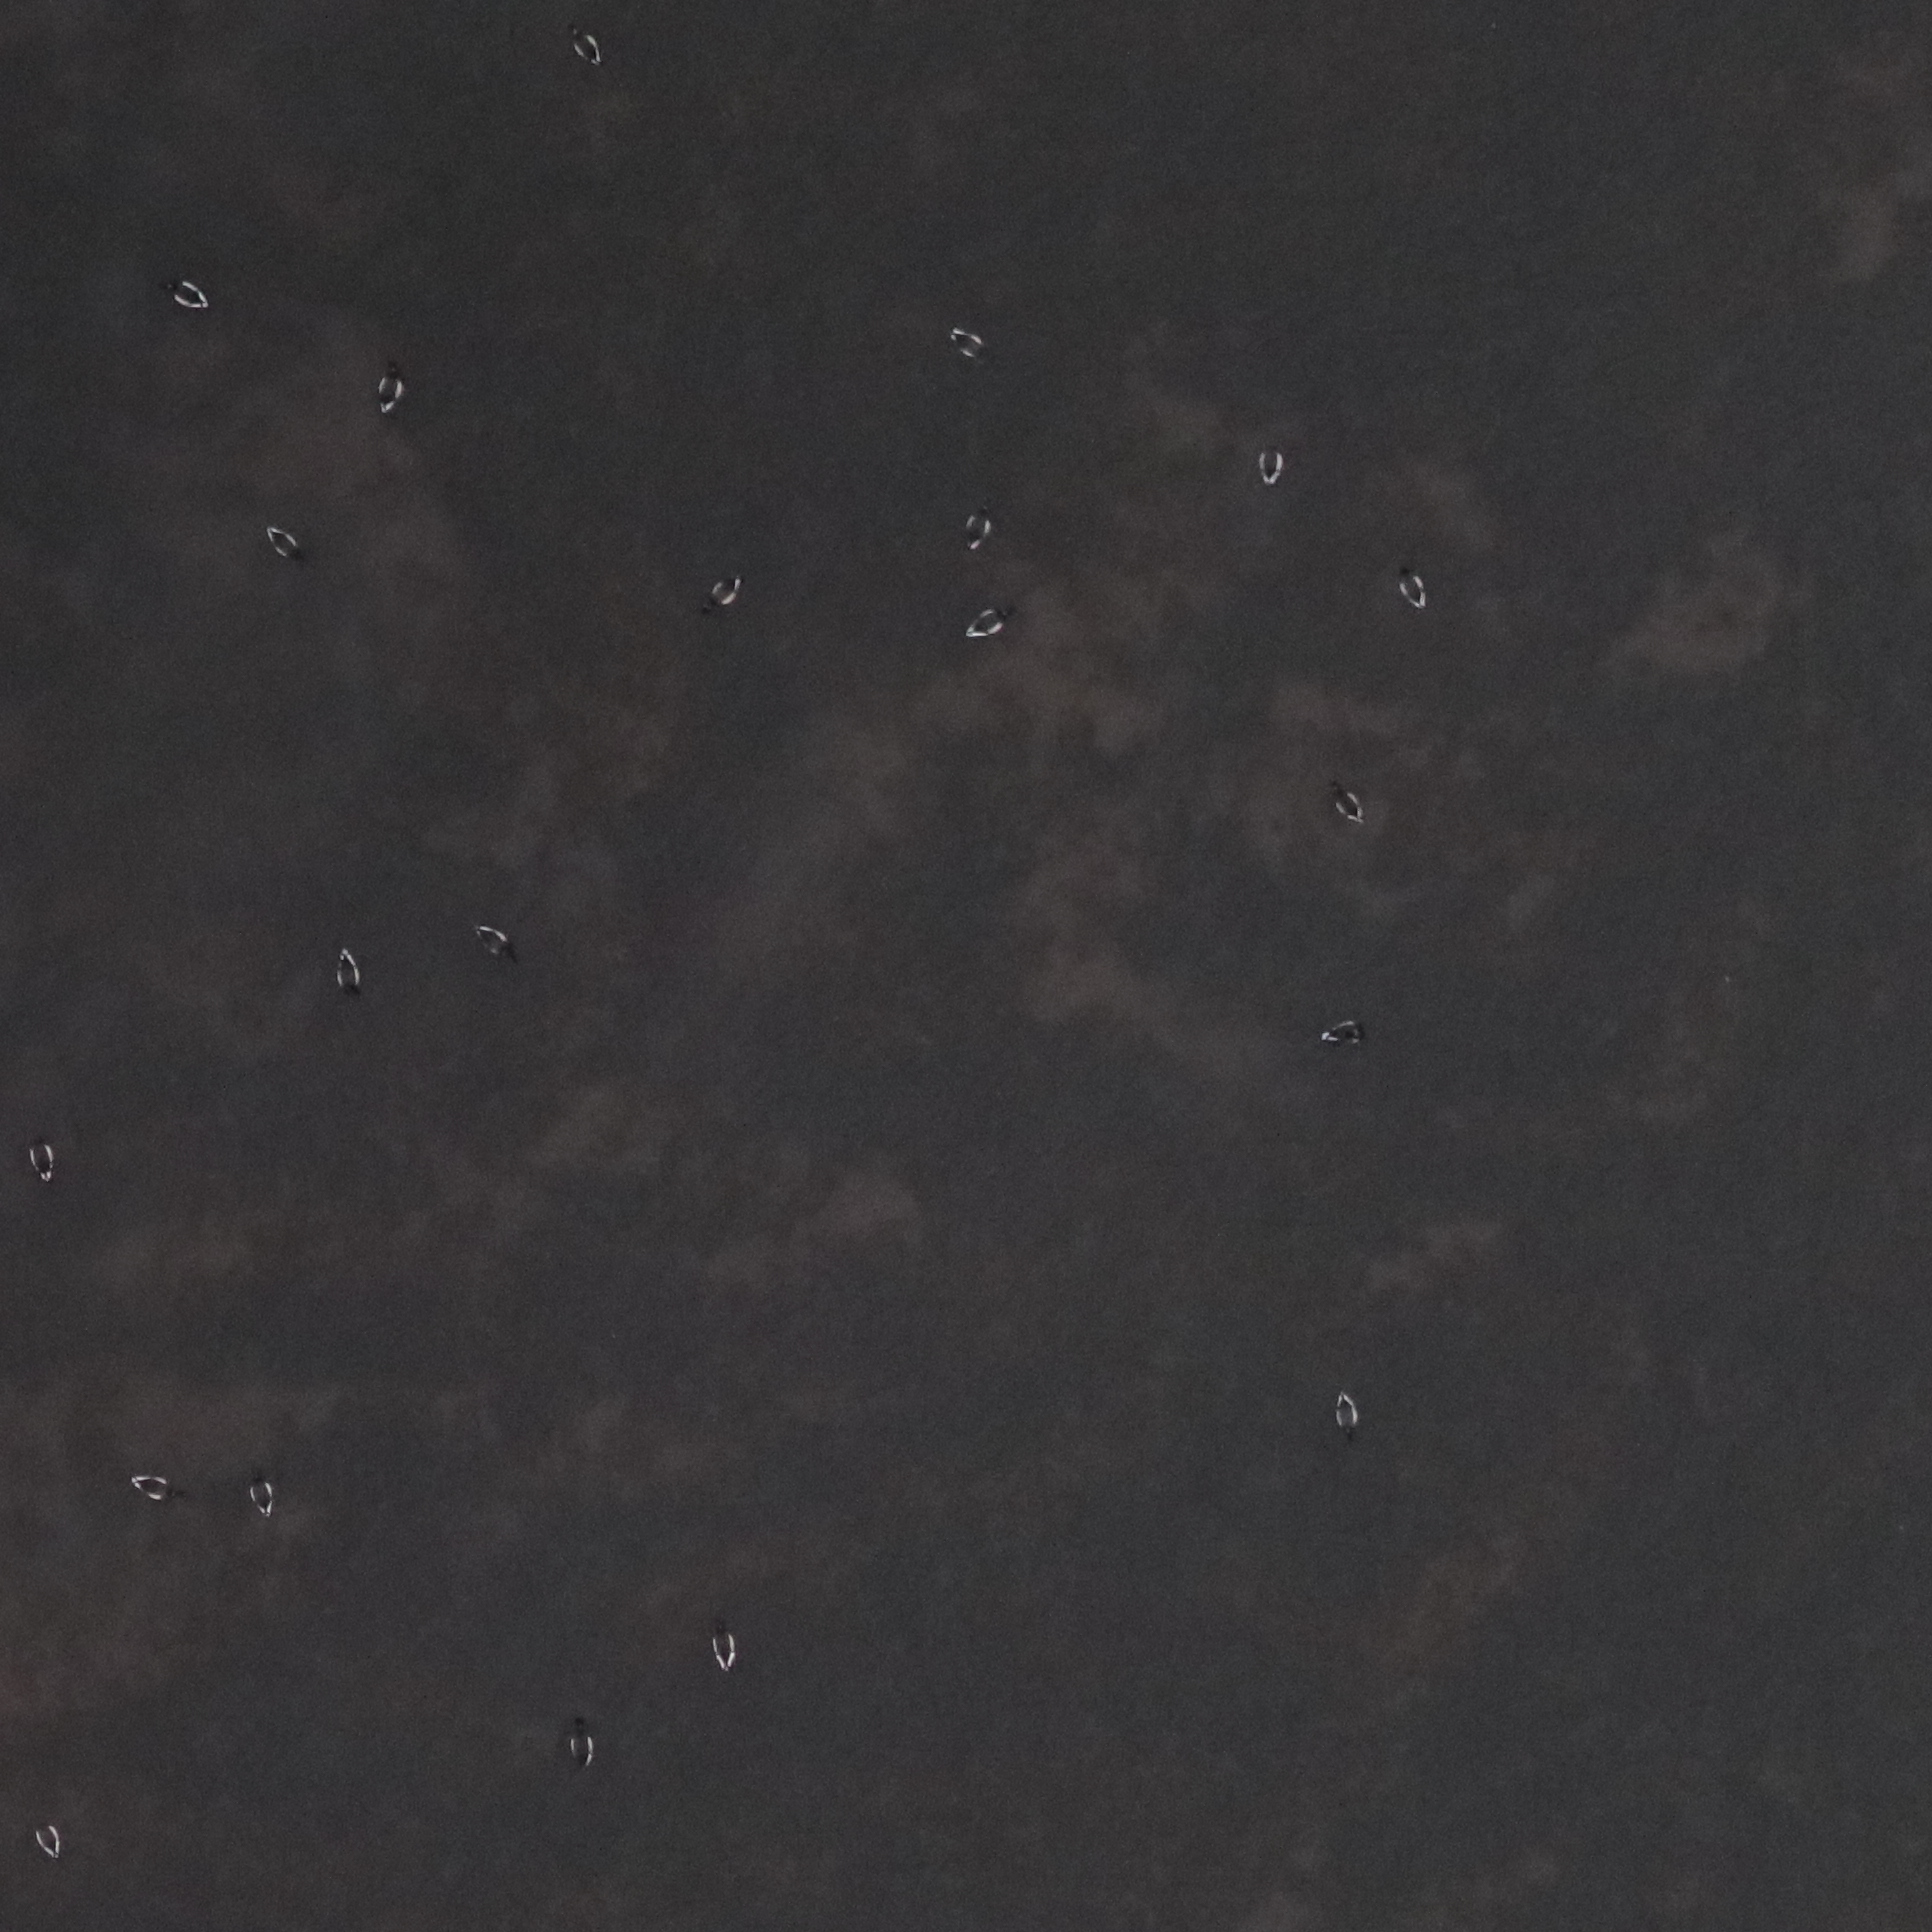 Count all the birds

21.